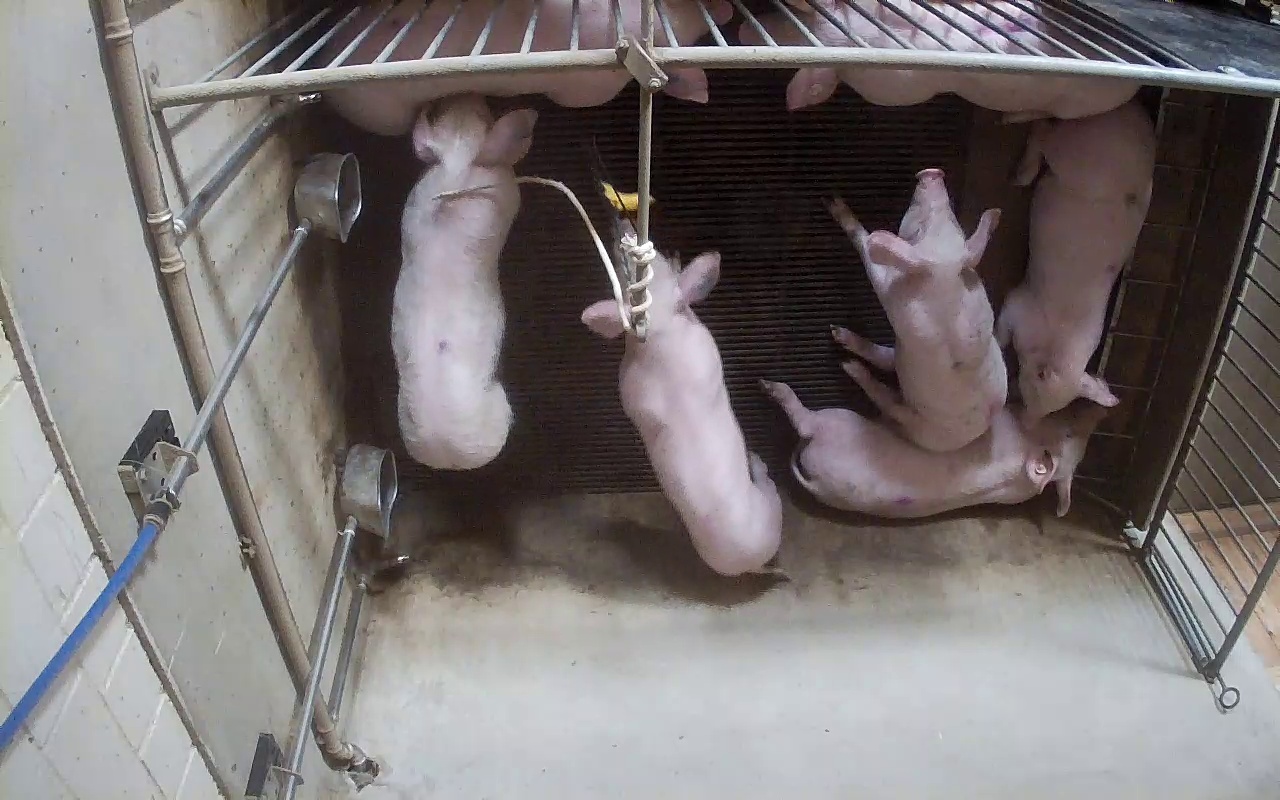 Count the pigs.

7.